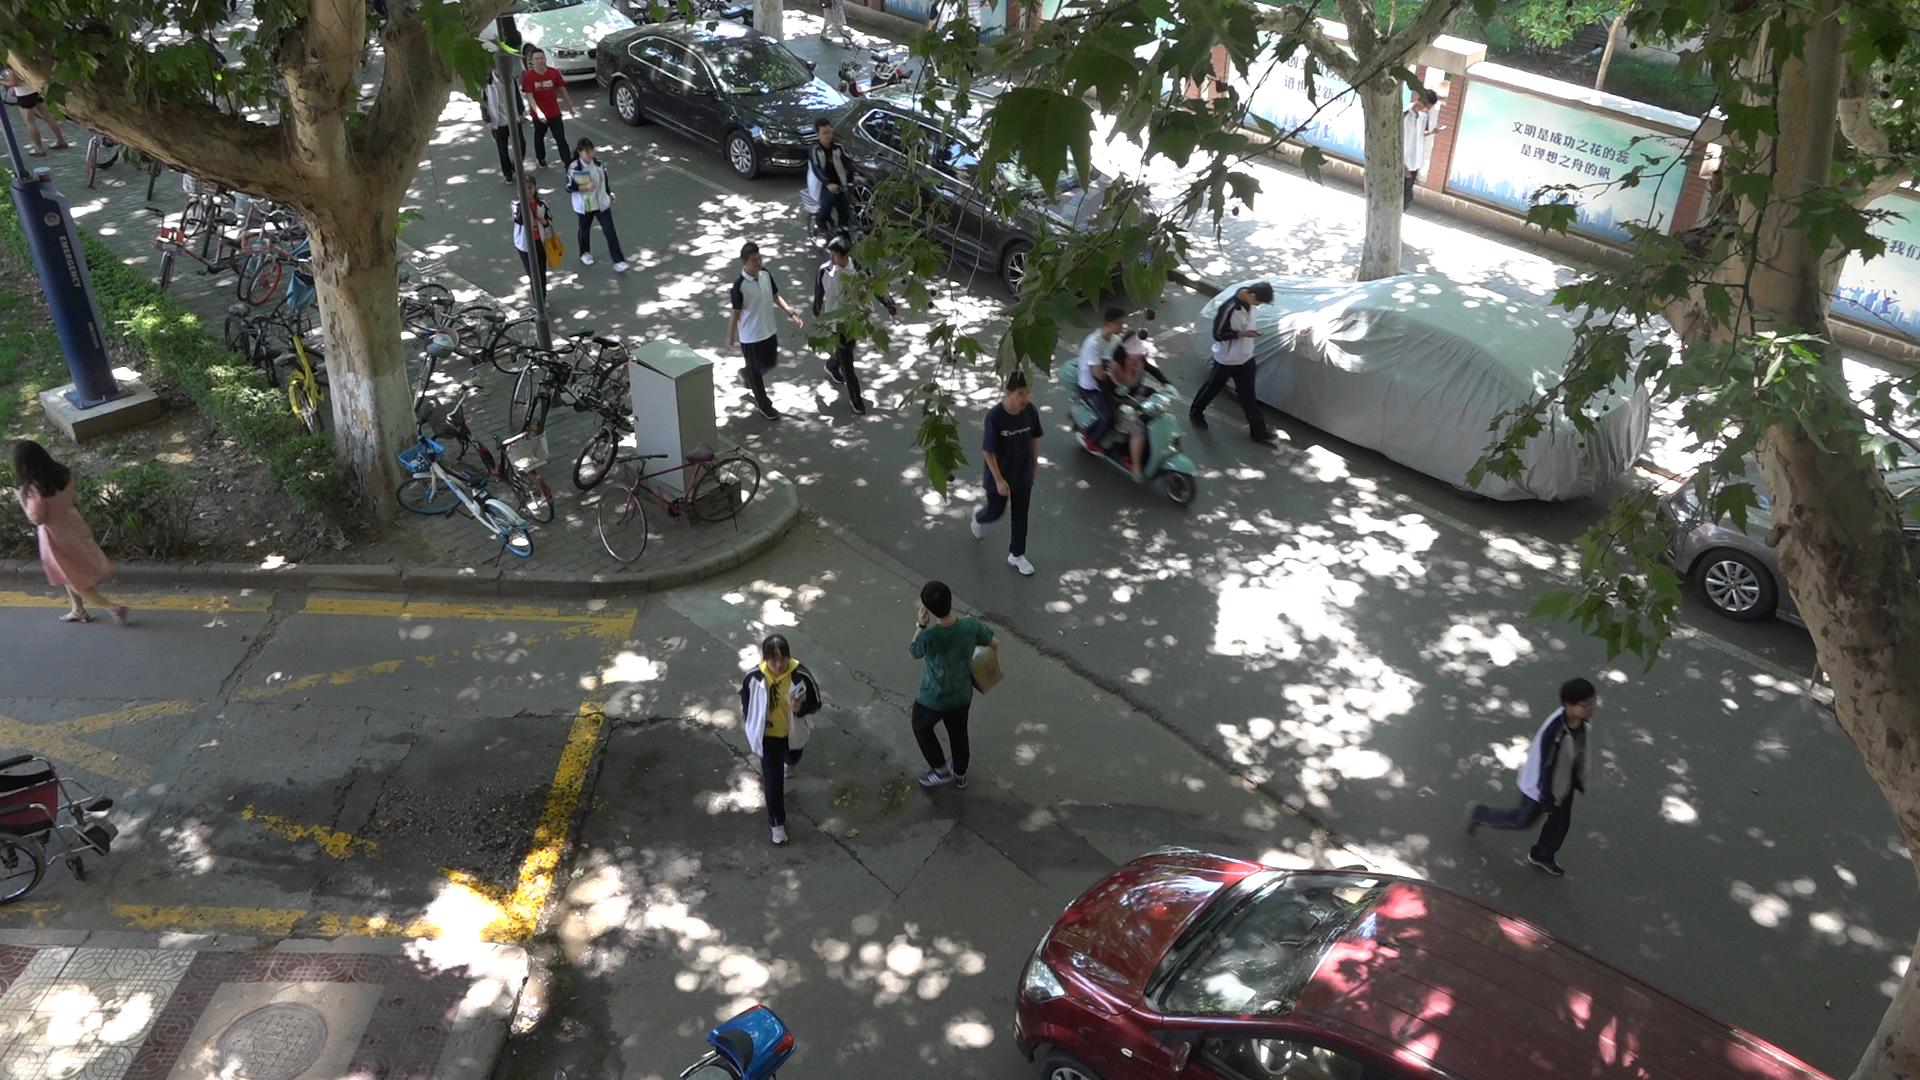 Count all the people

16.